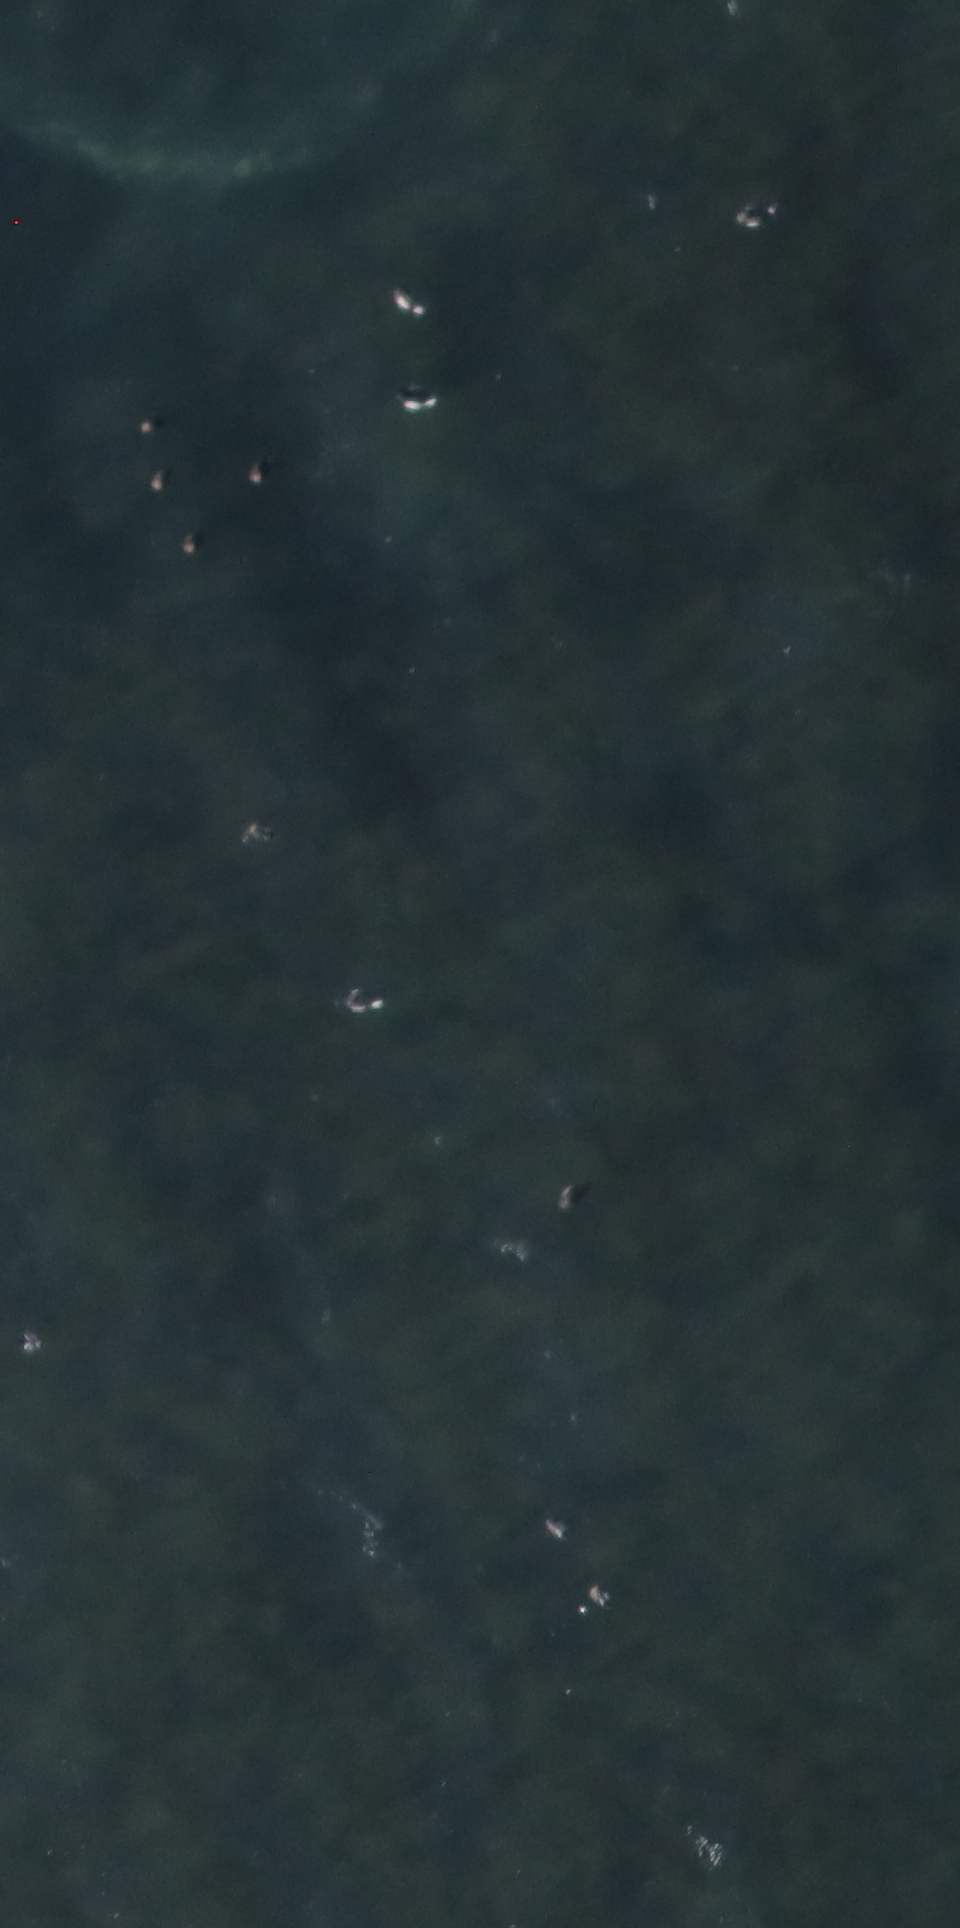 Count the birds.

12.